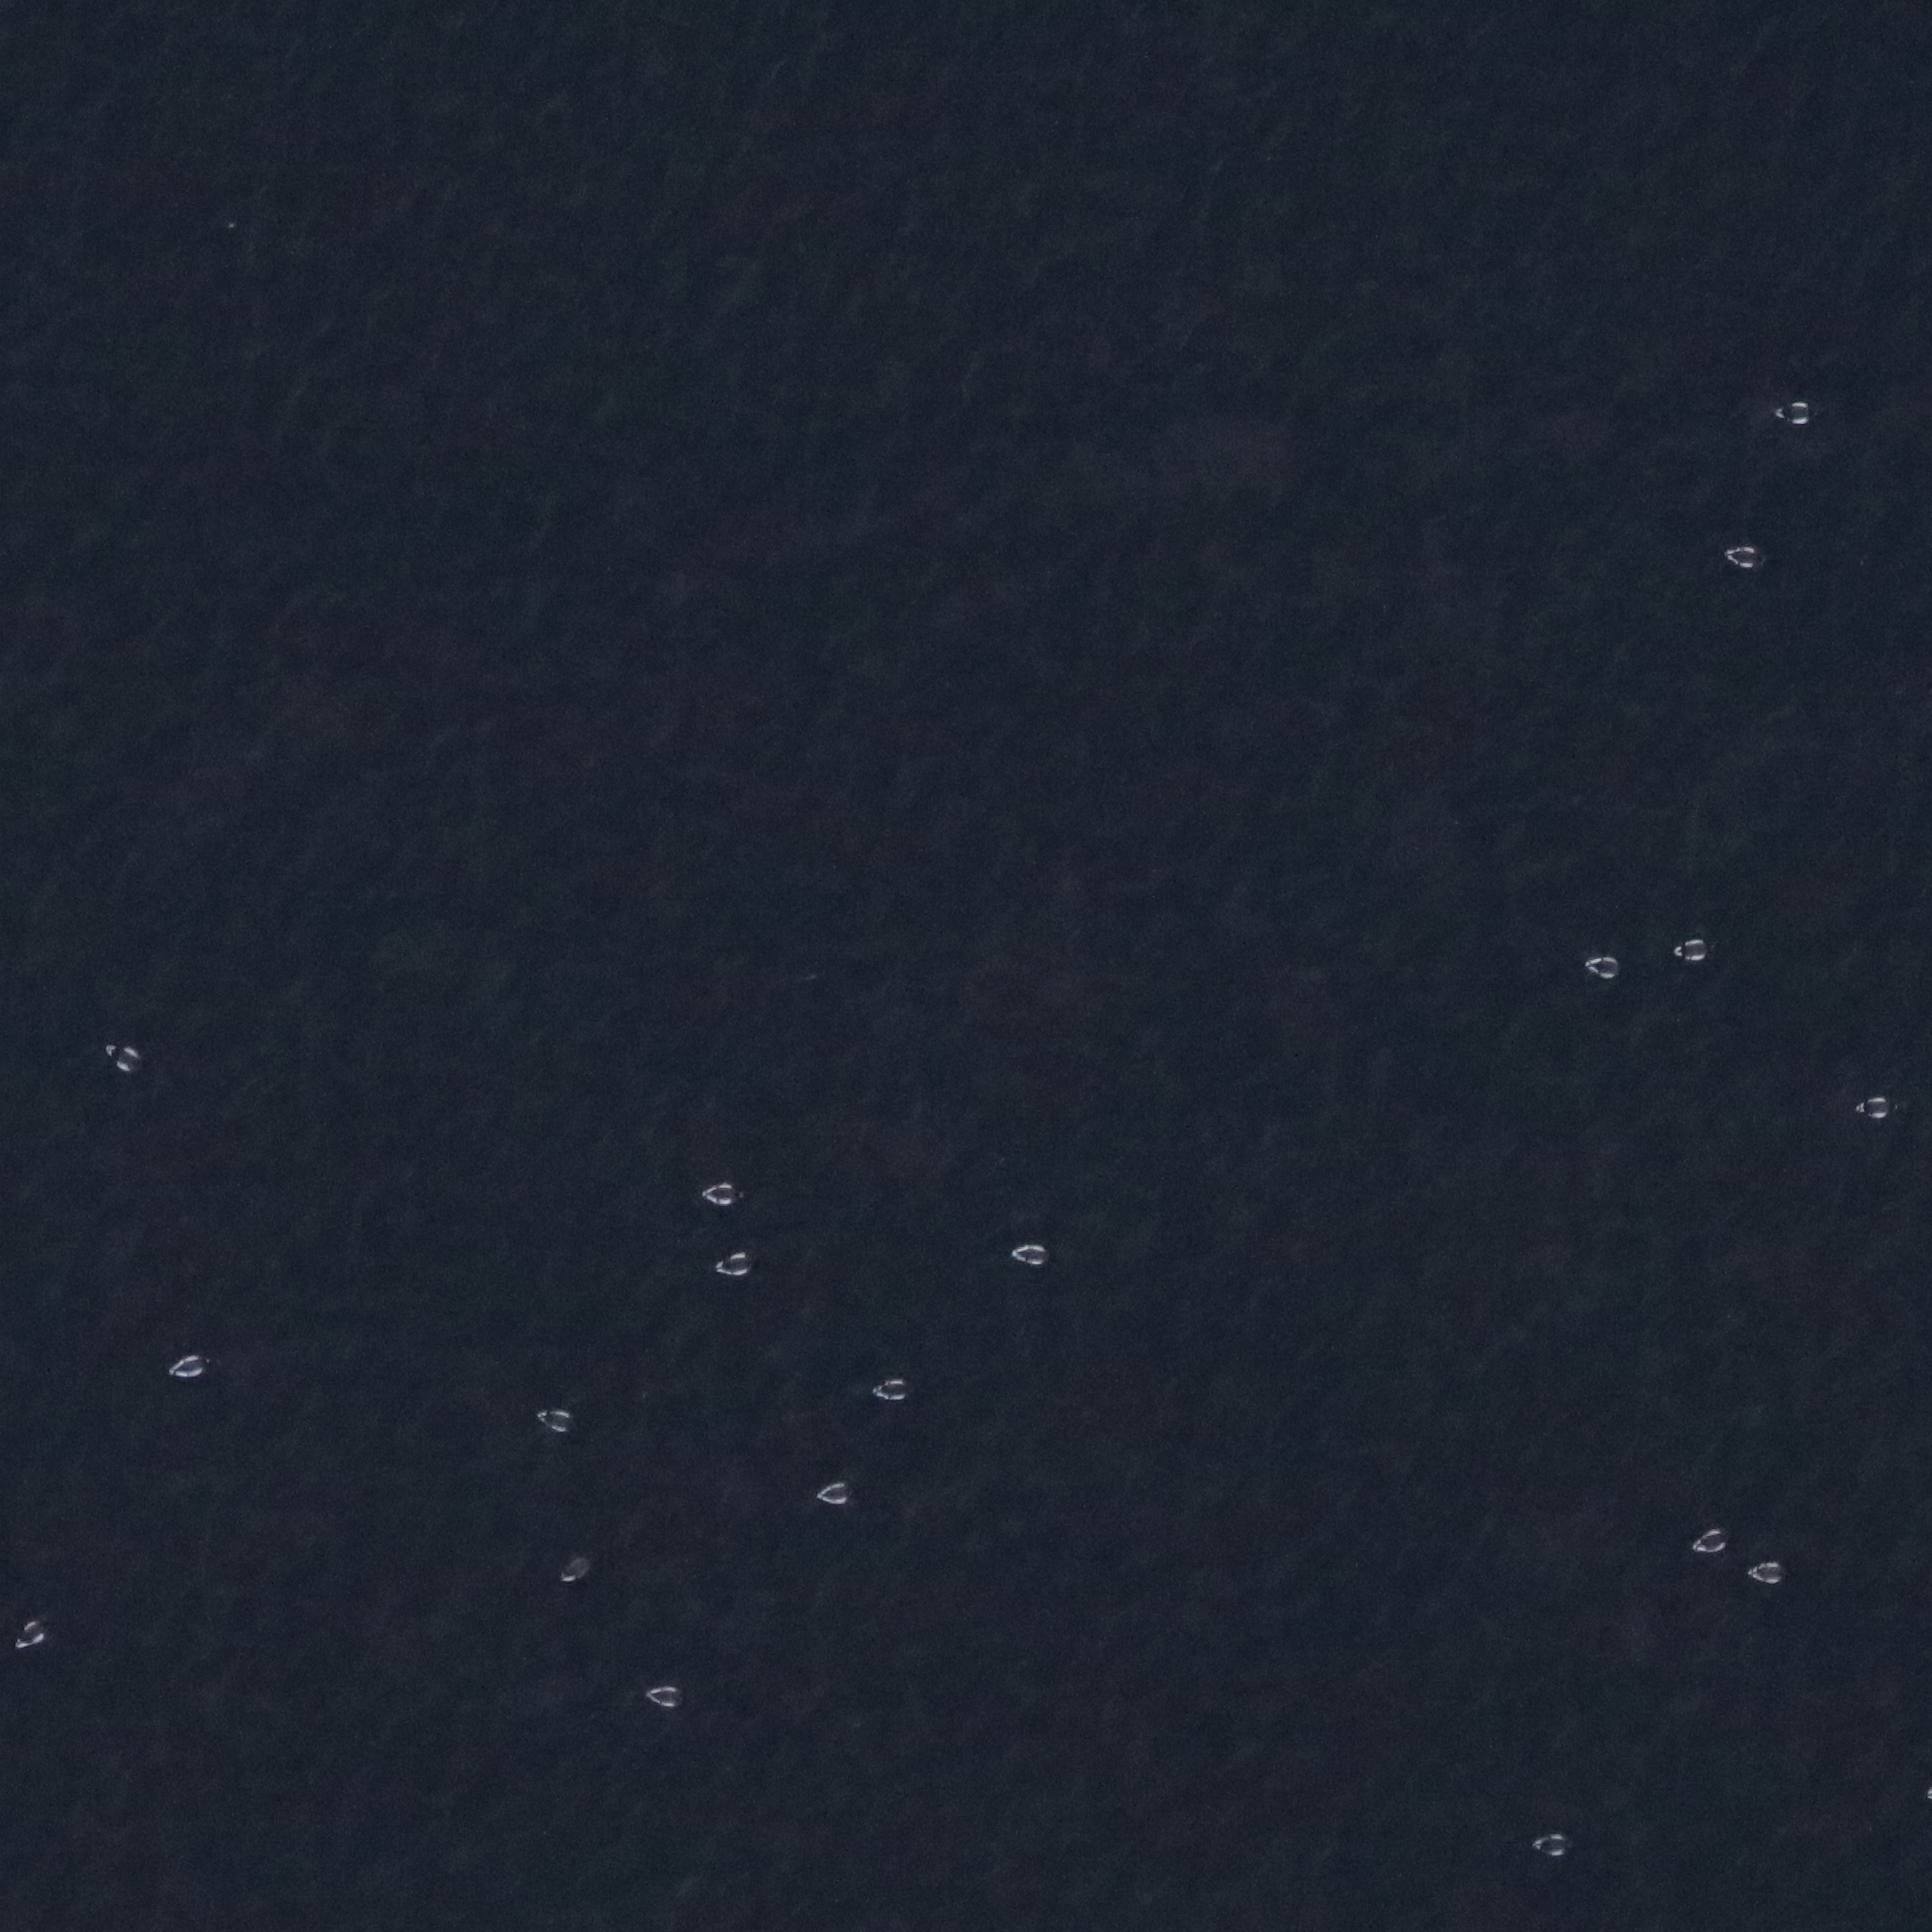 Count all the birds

19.